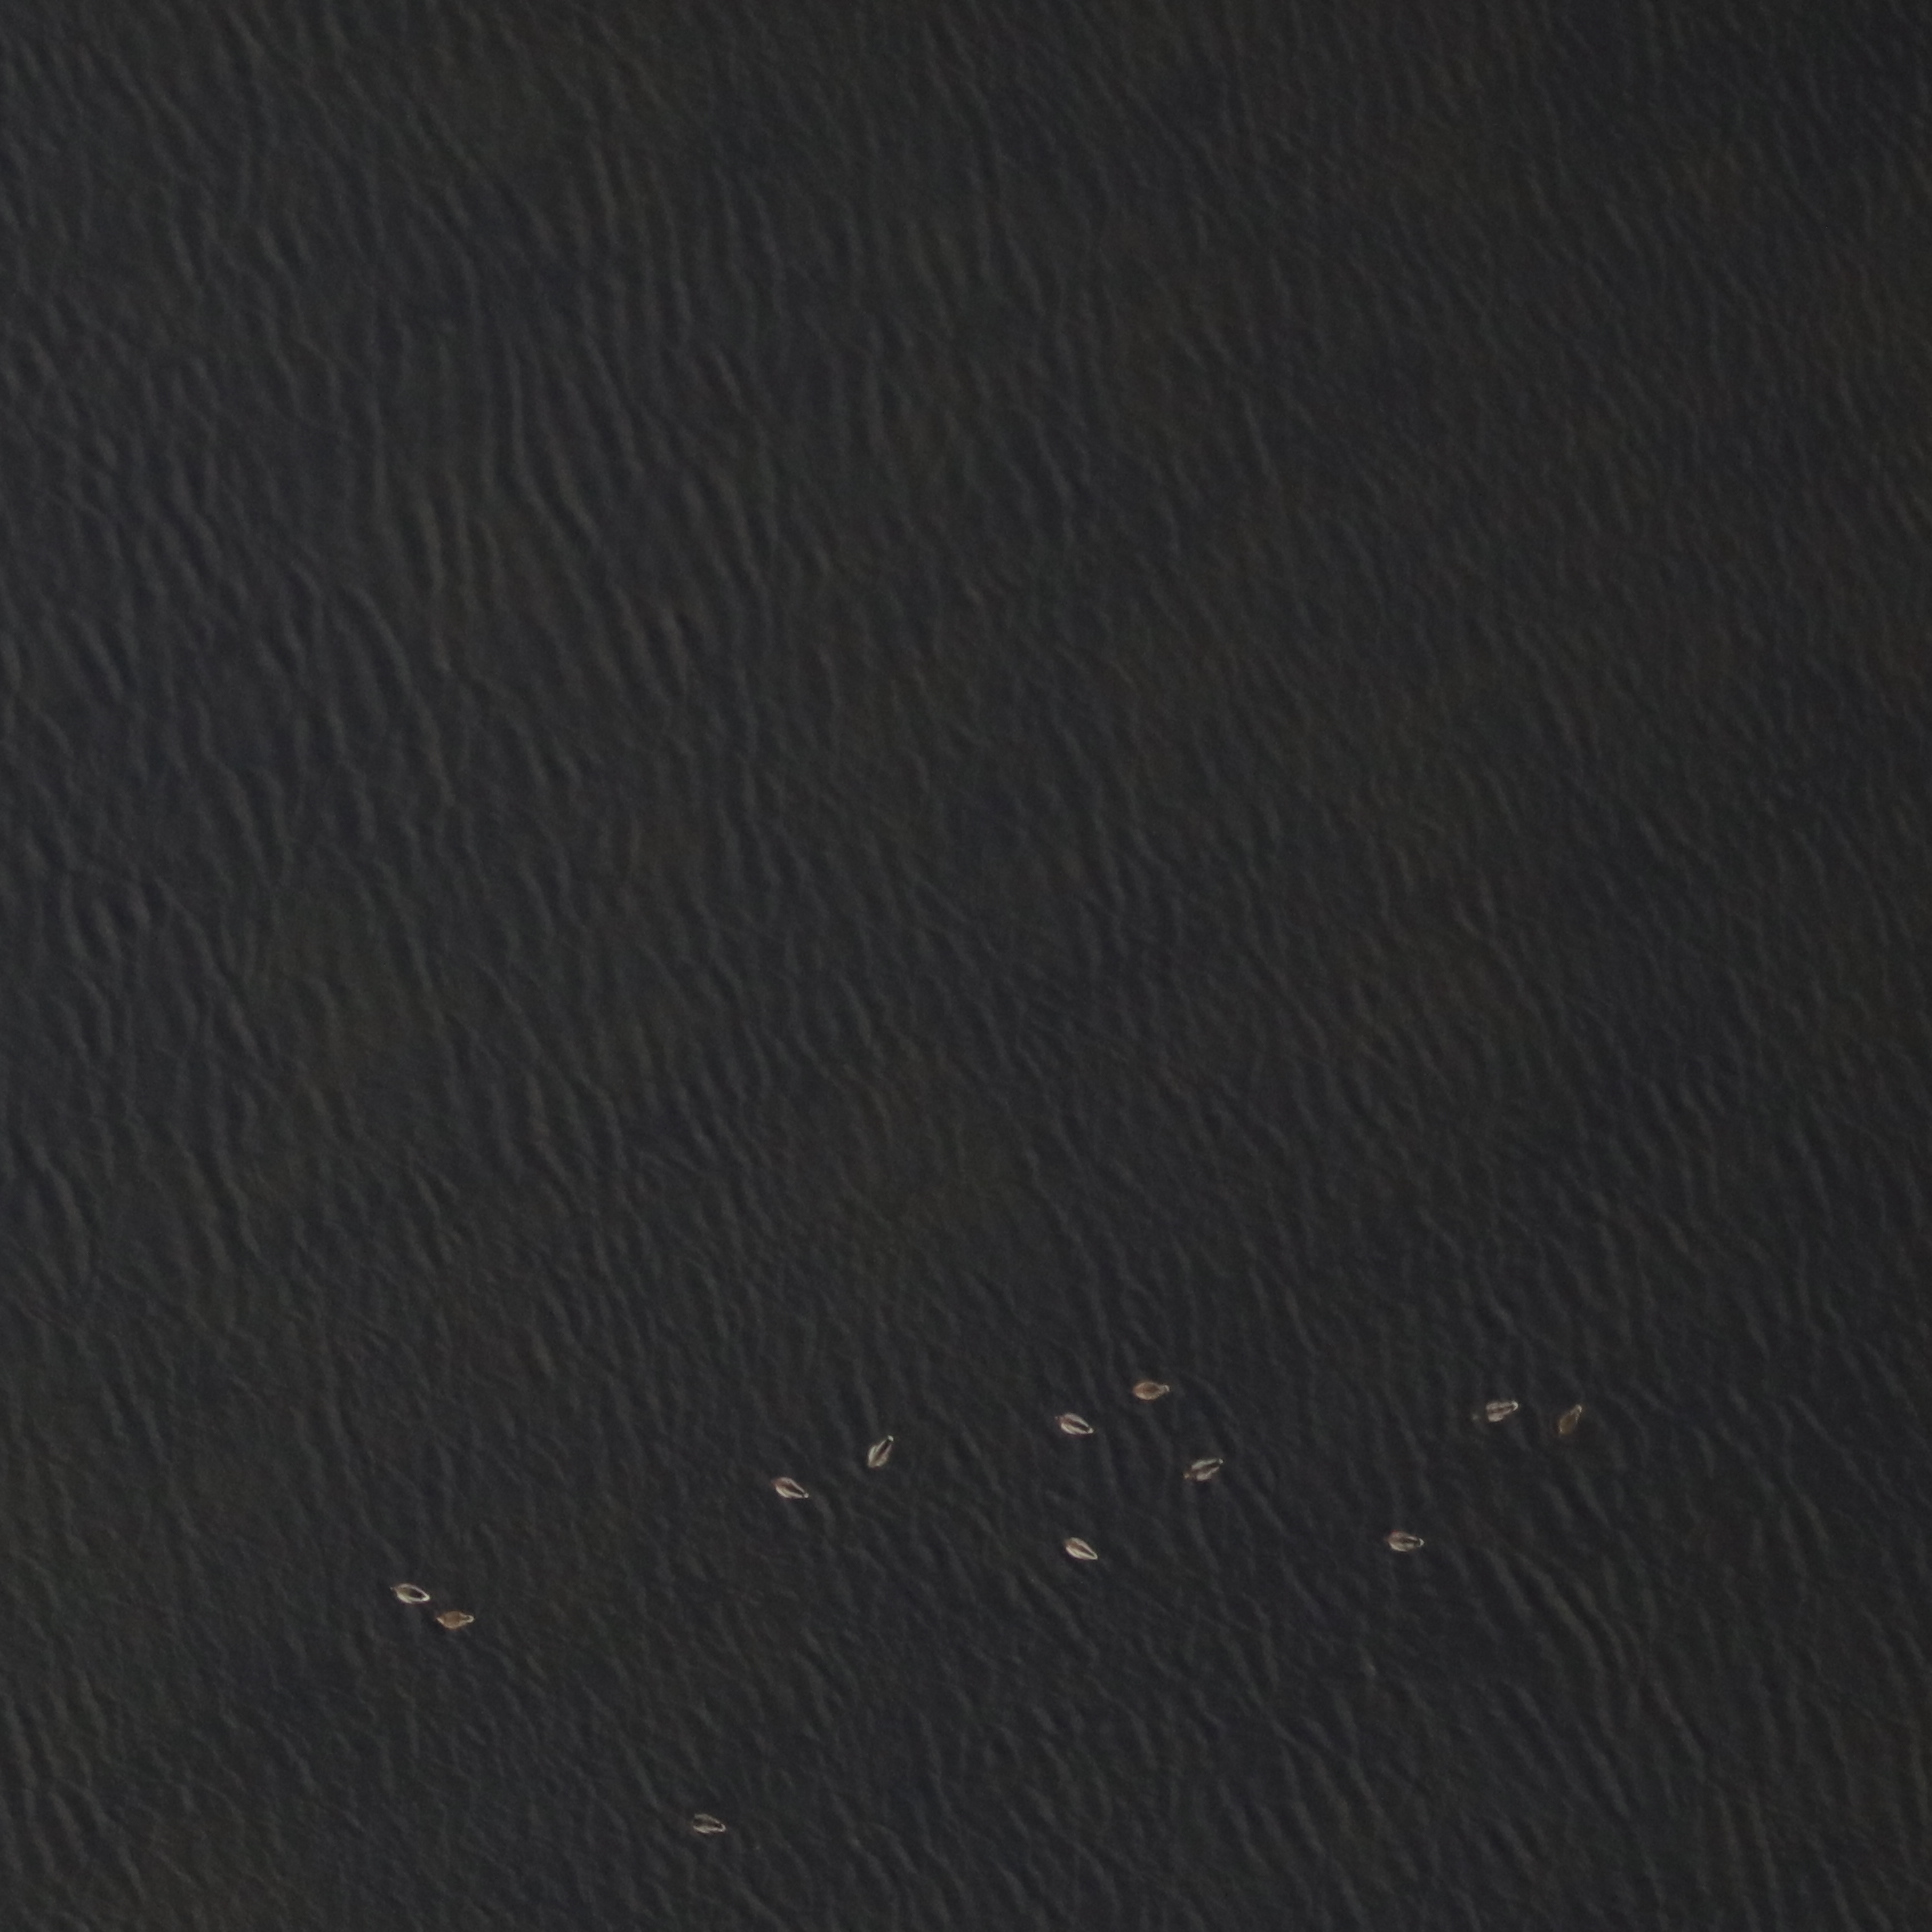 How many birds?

12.